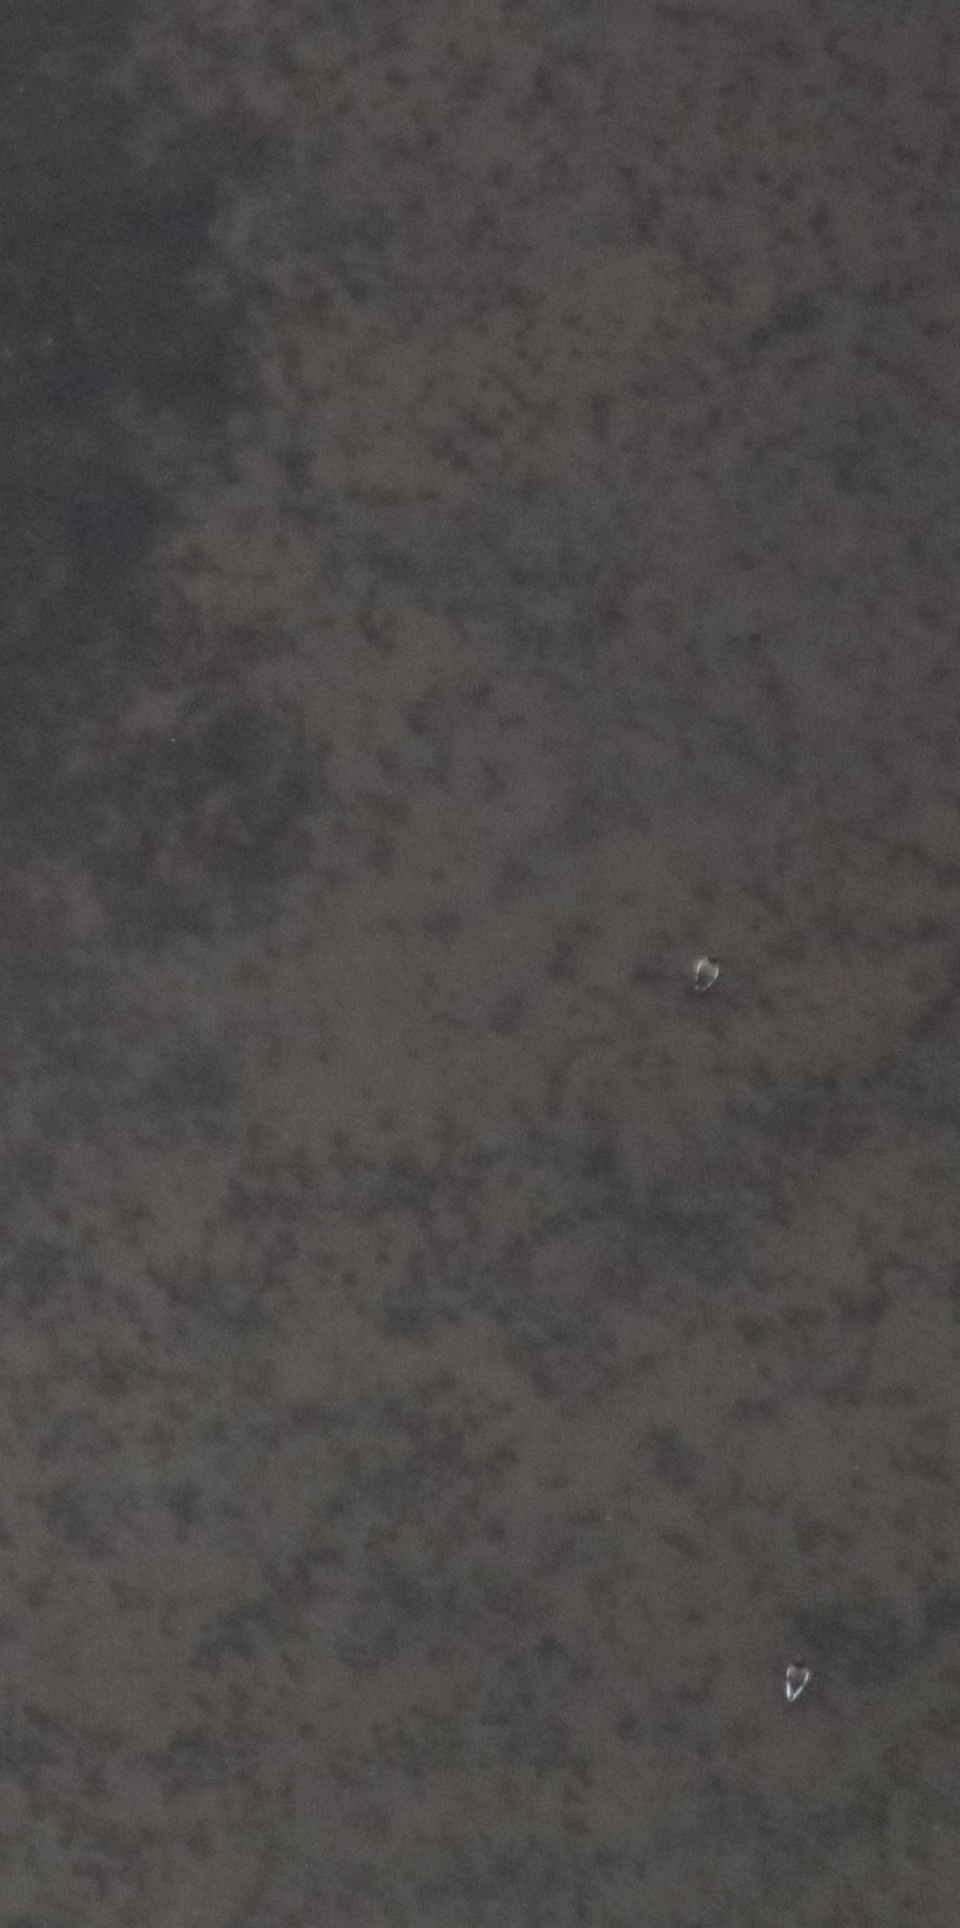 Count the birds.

2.